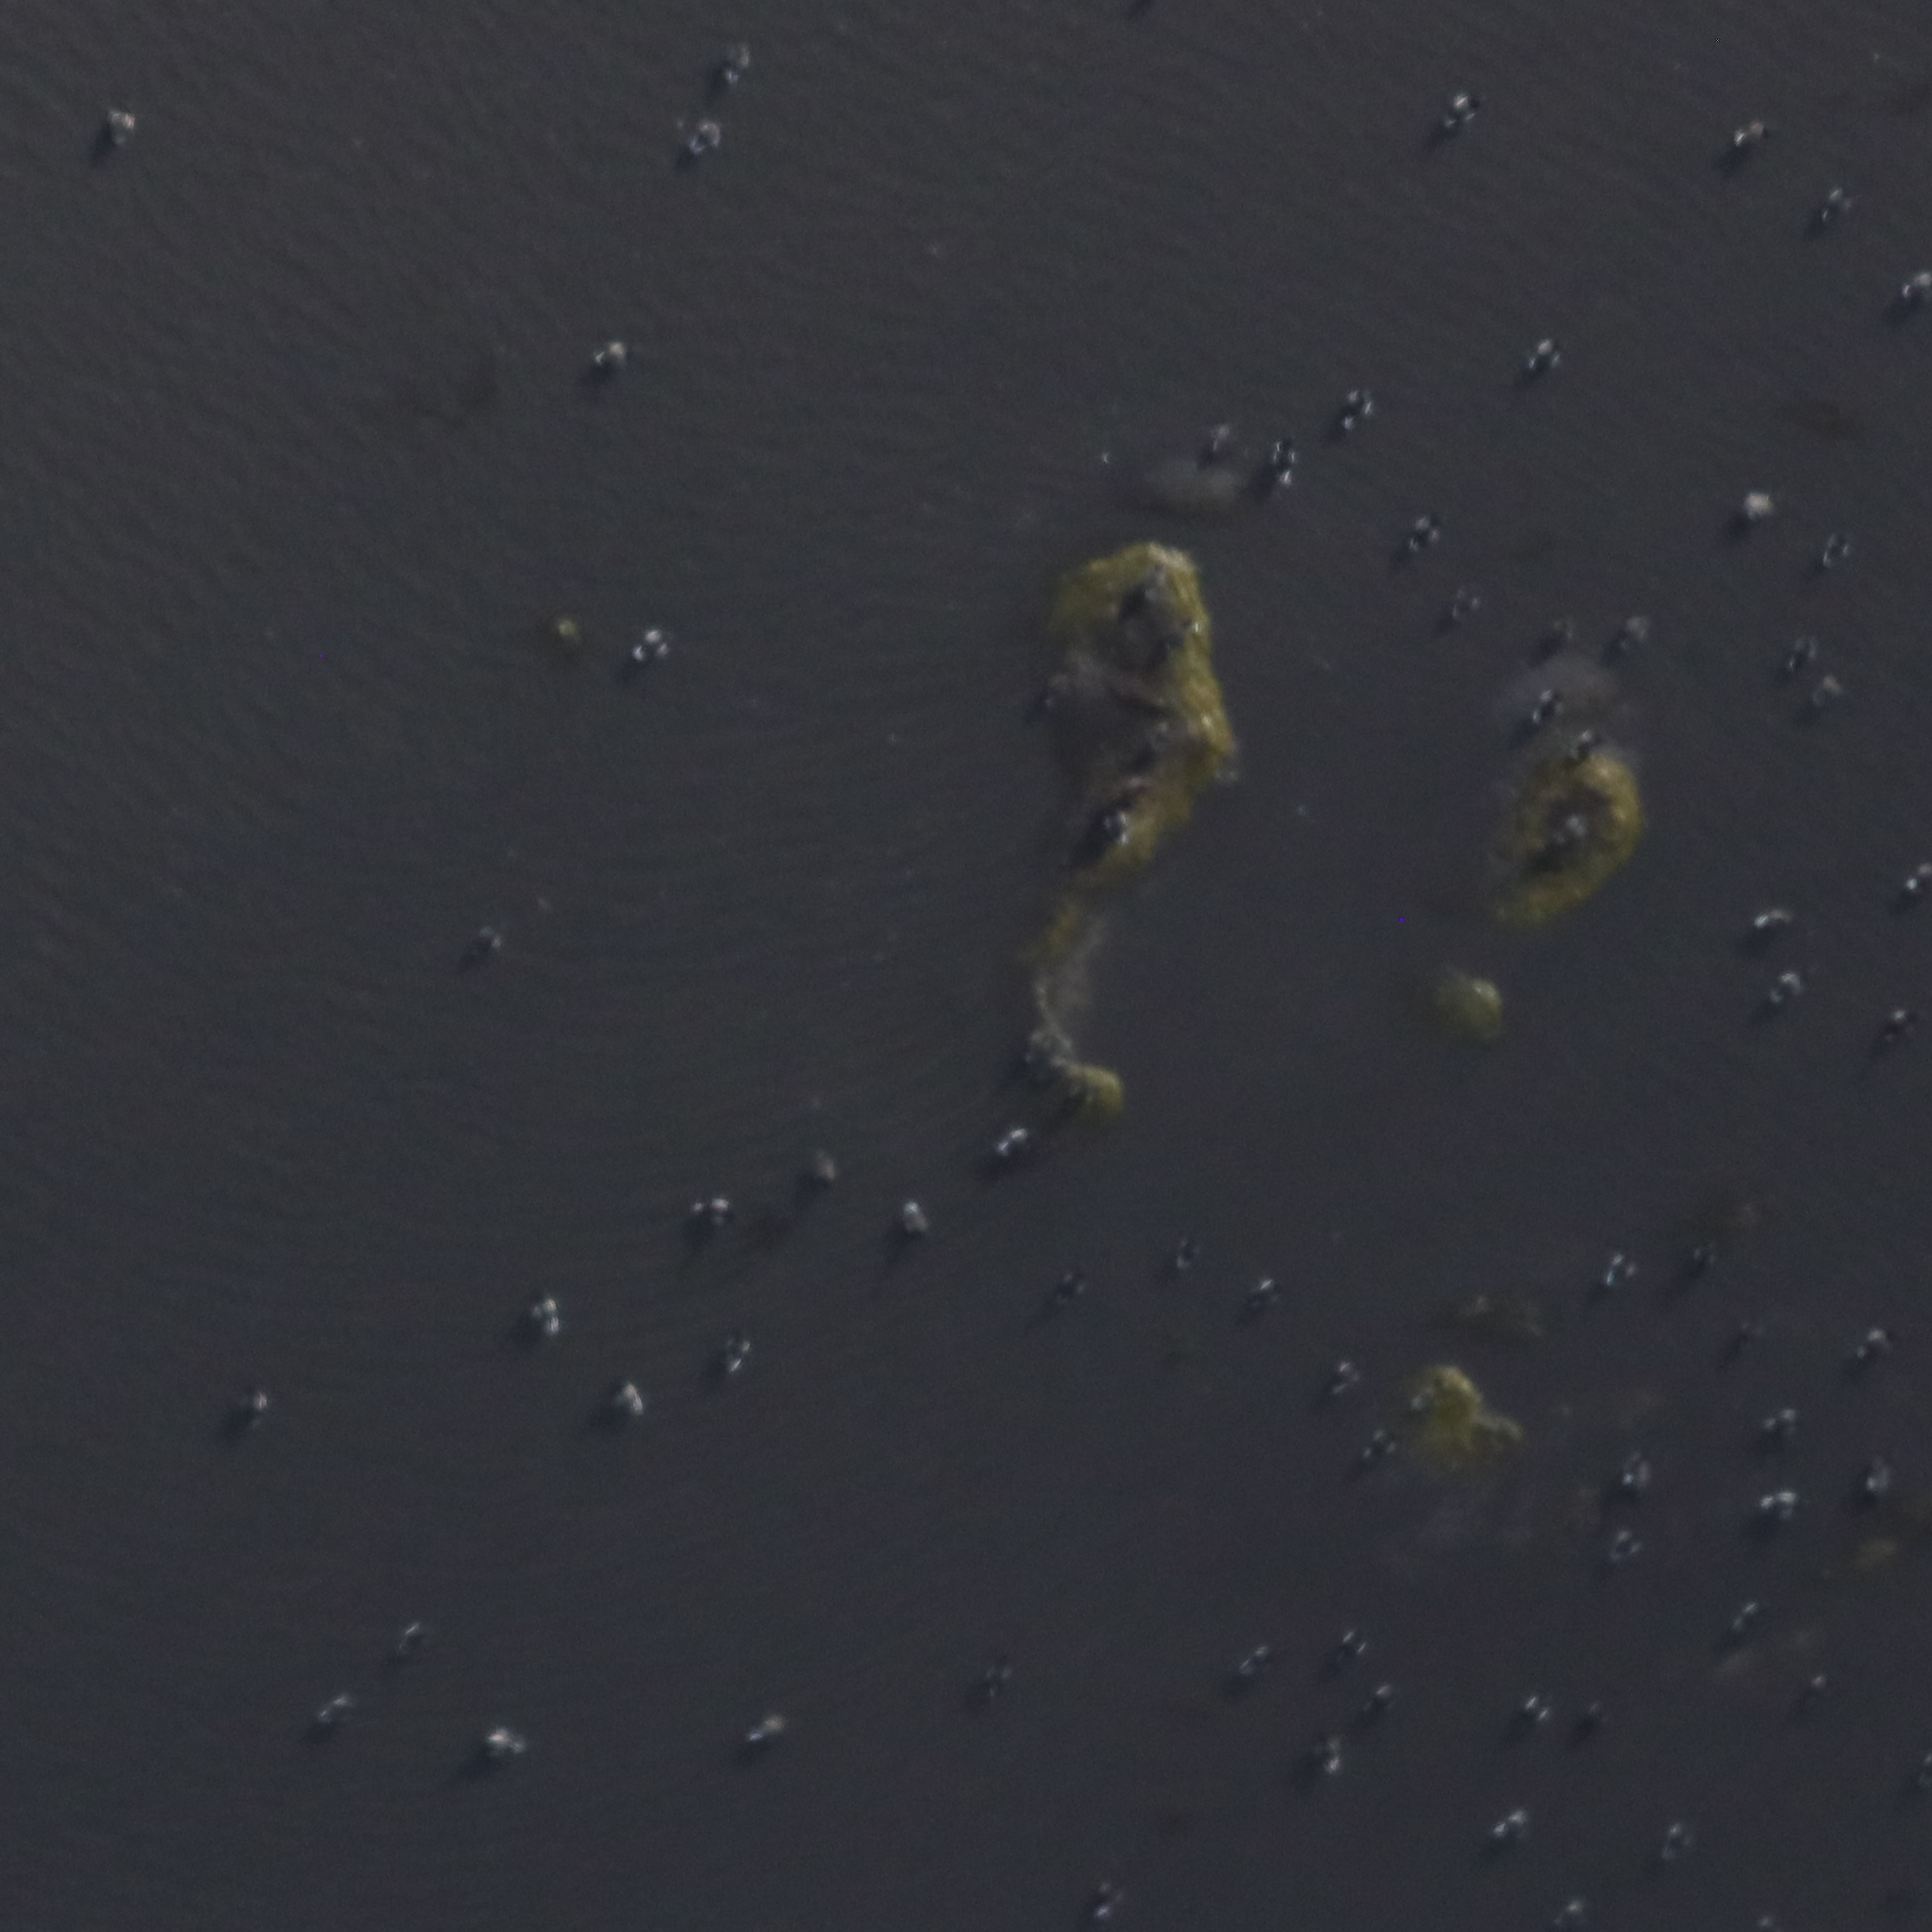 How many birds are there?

76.